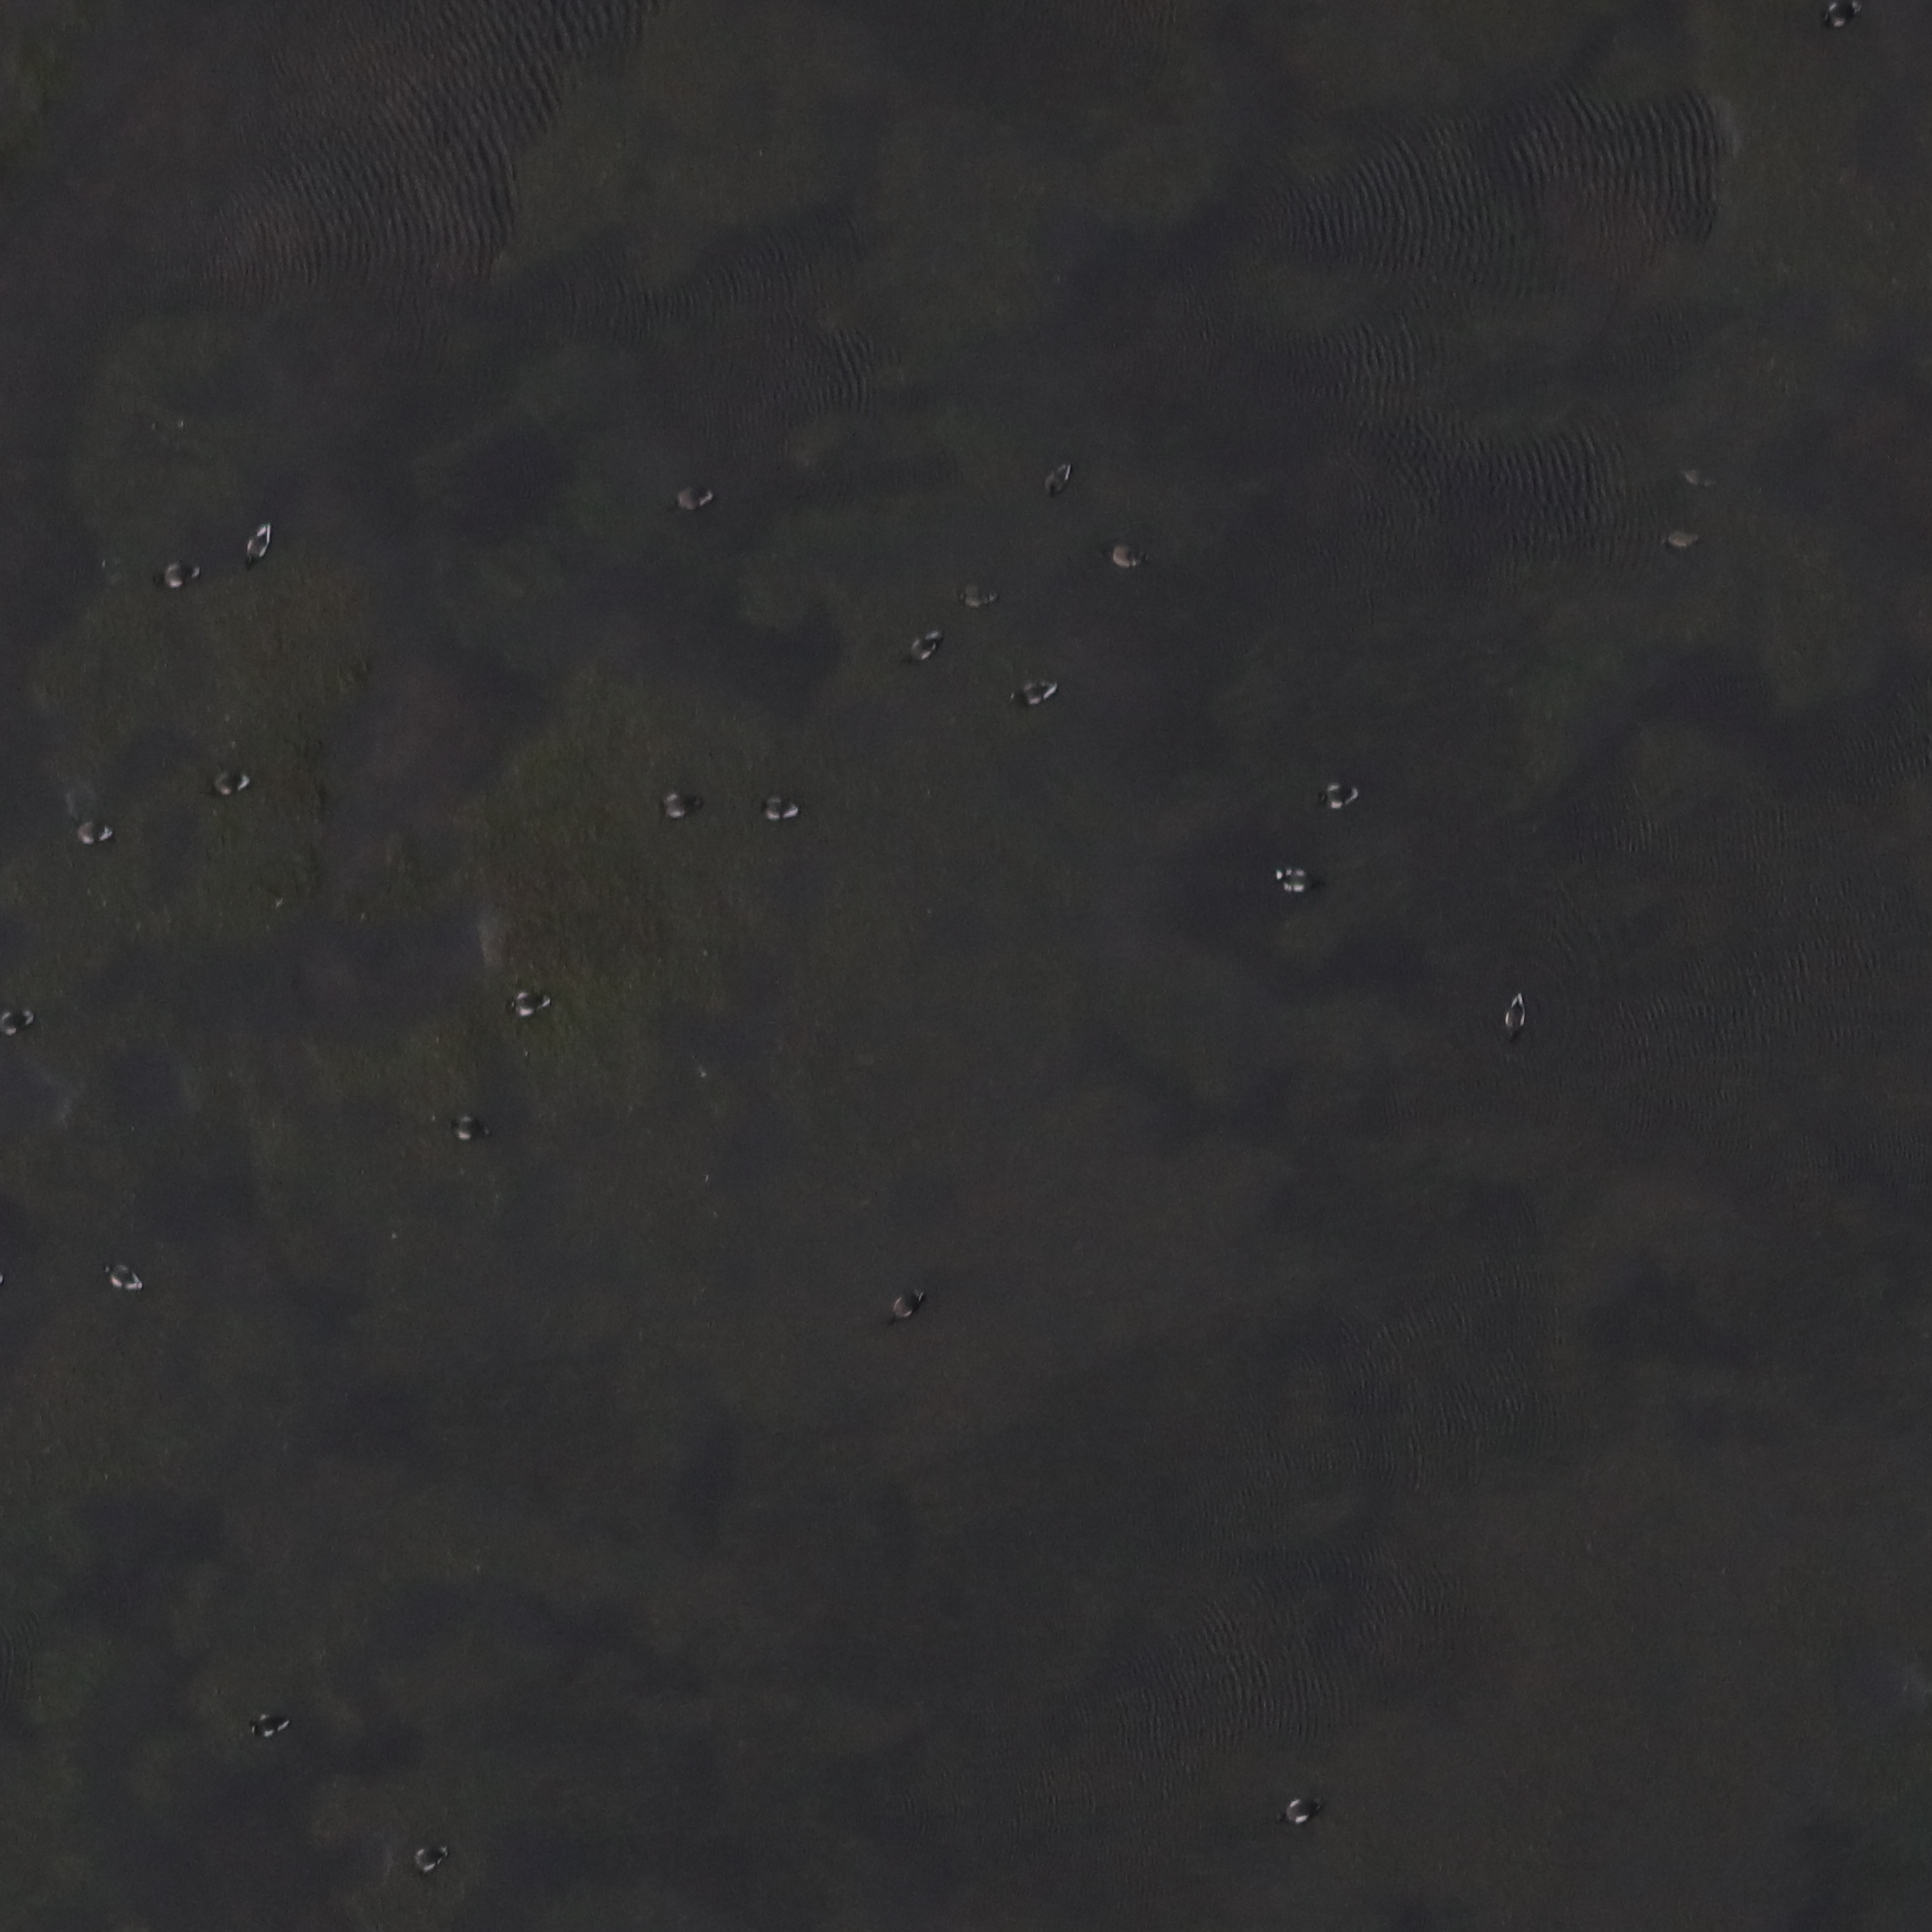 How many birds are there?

26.